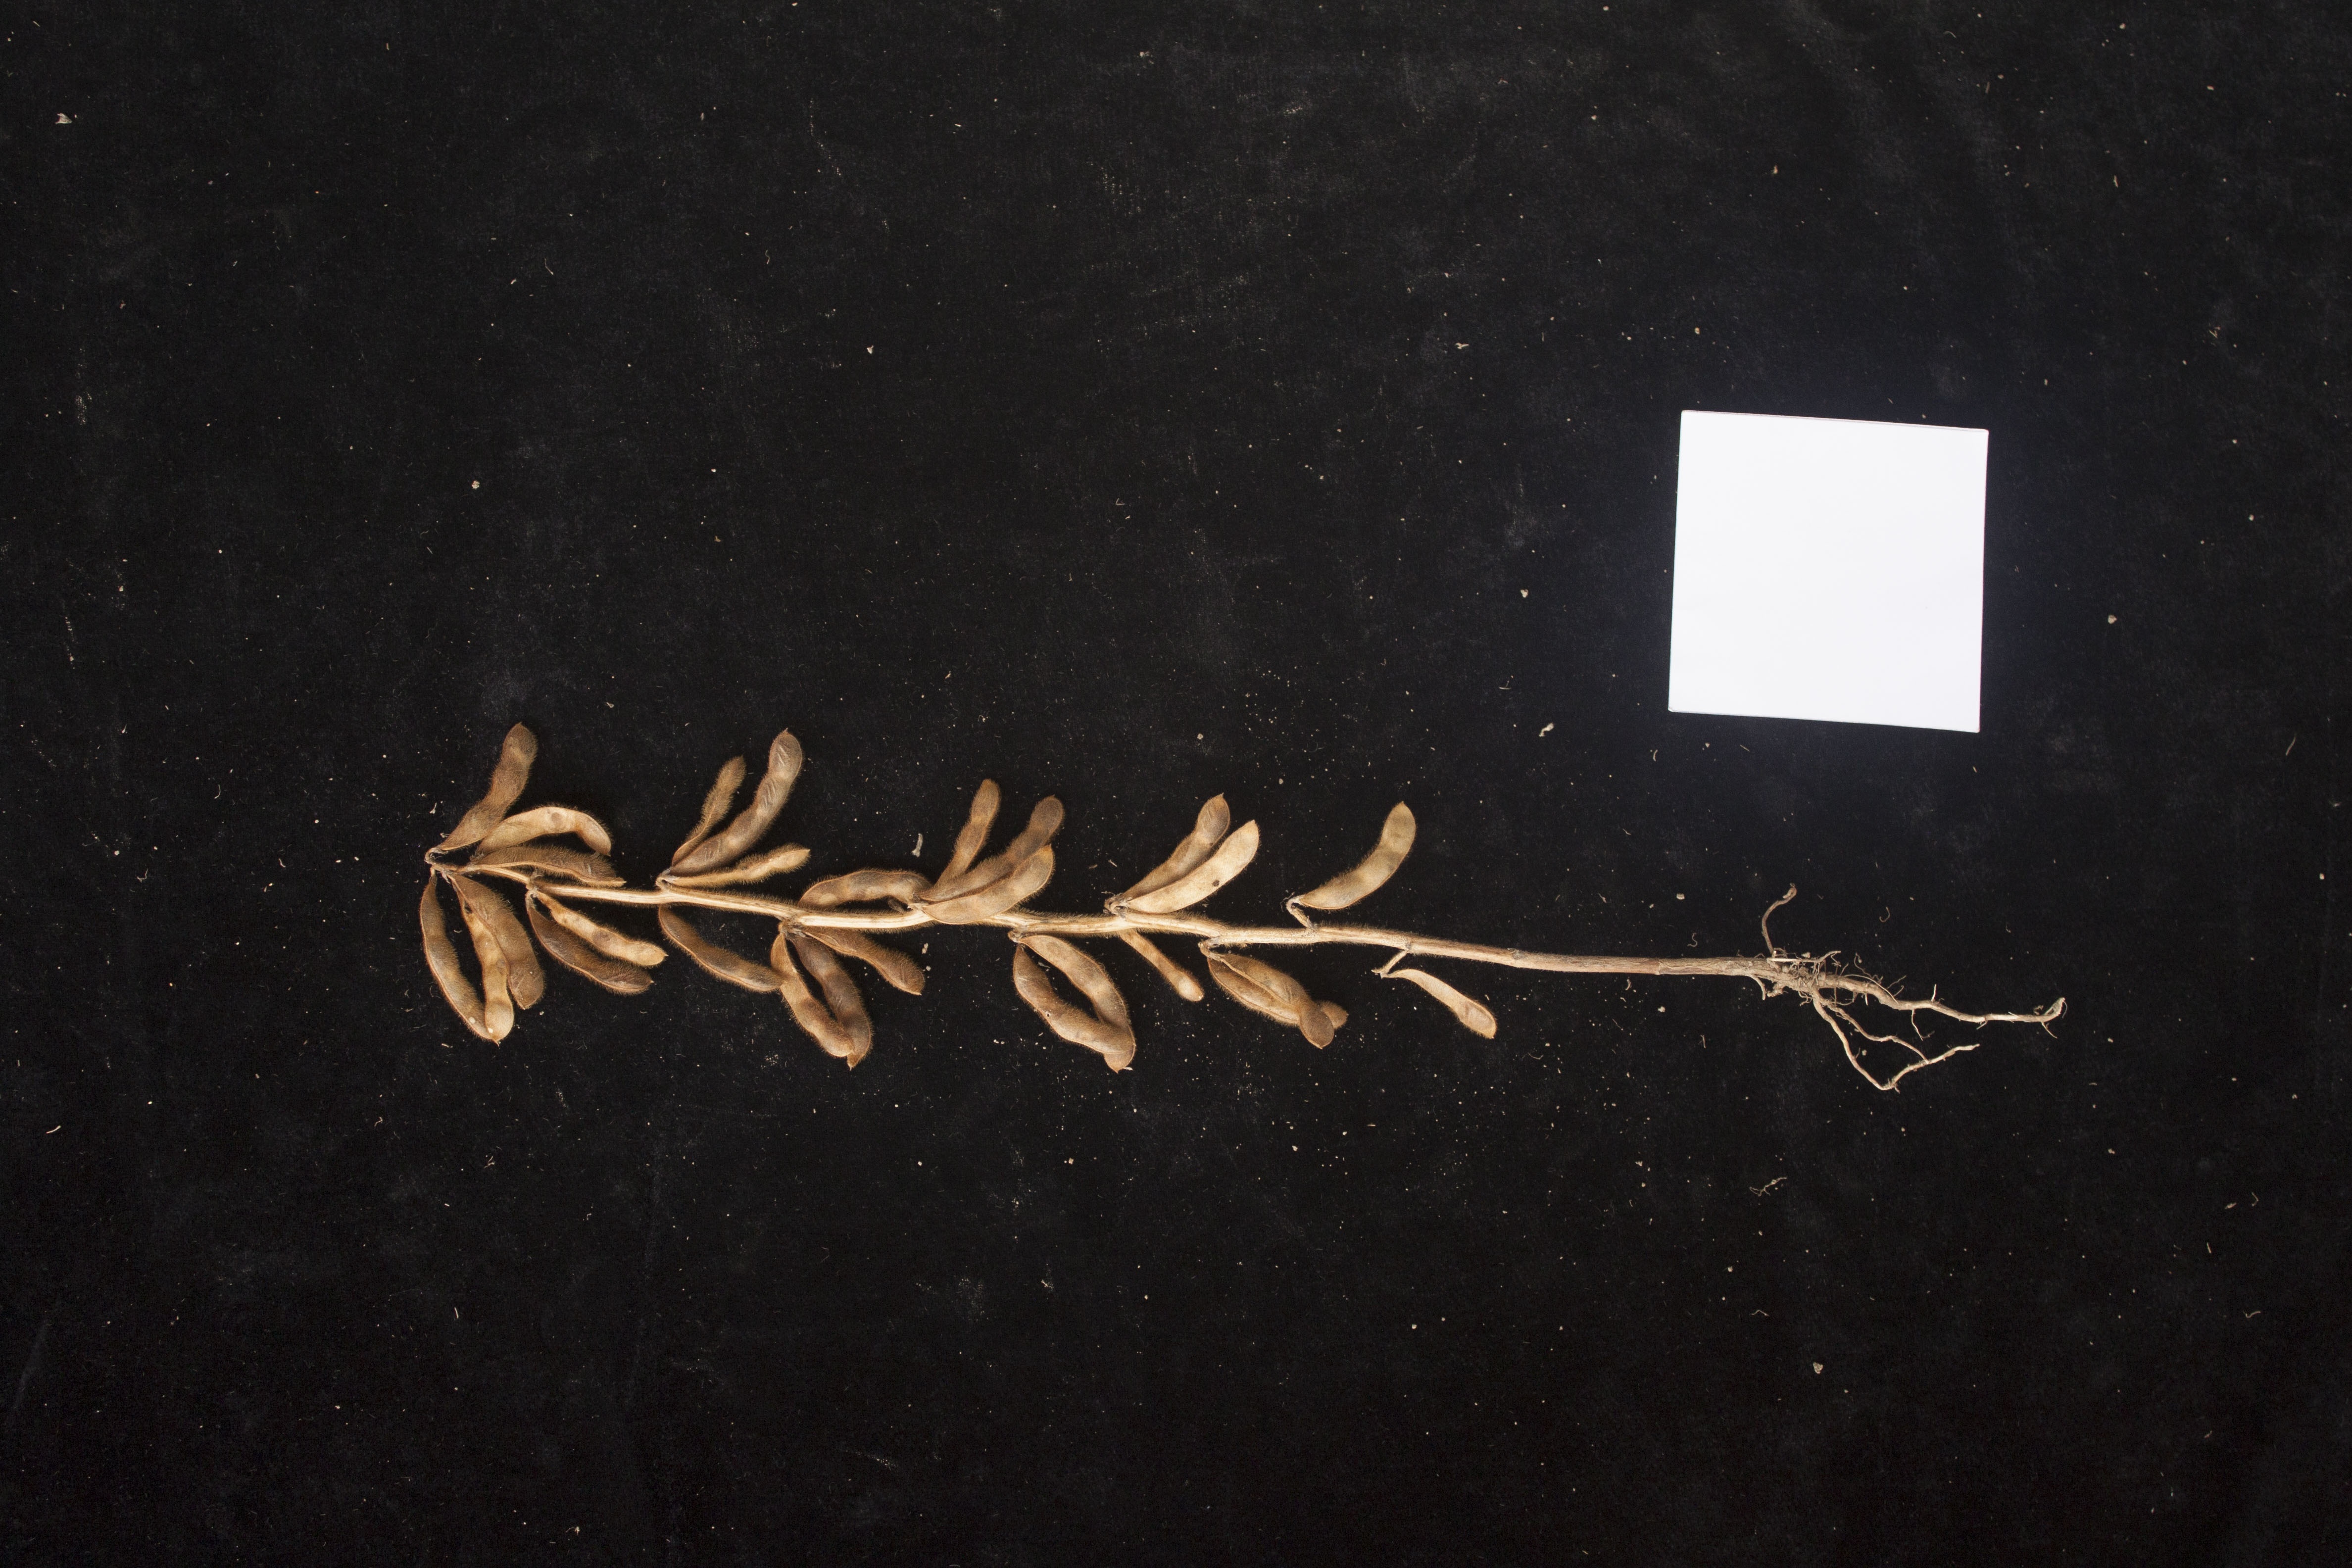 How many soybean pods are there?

28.